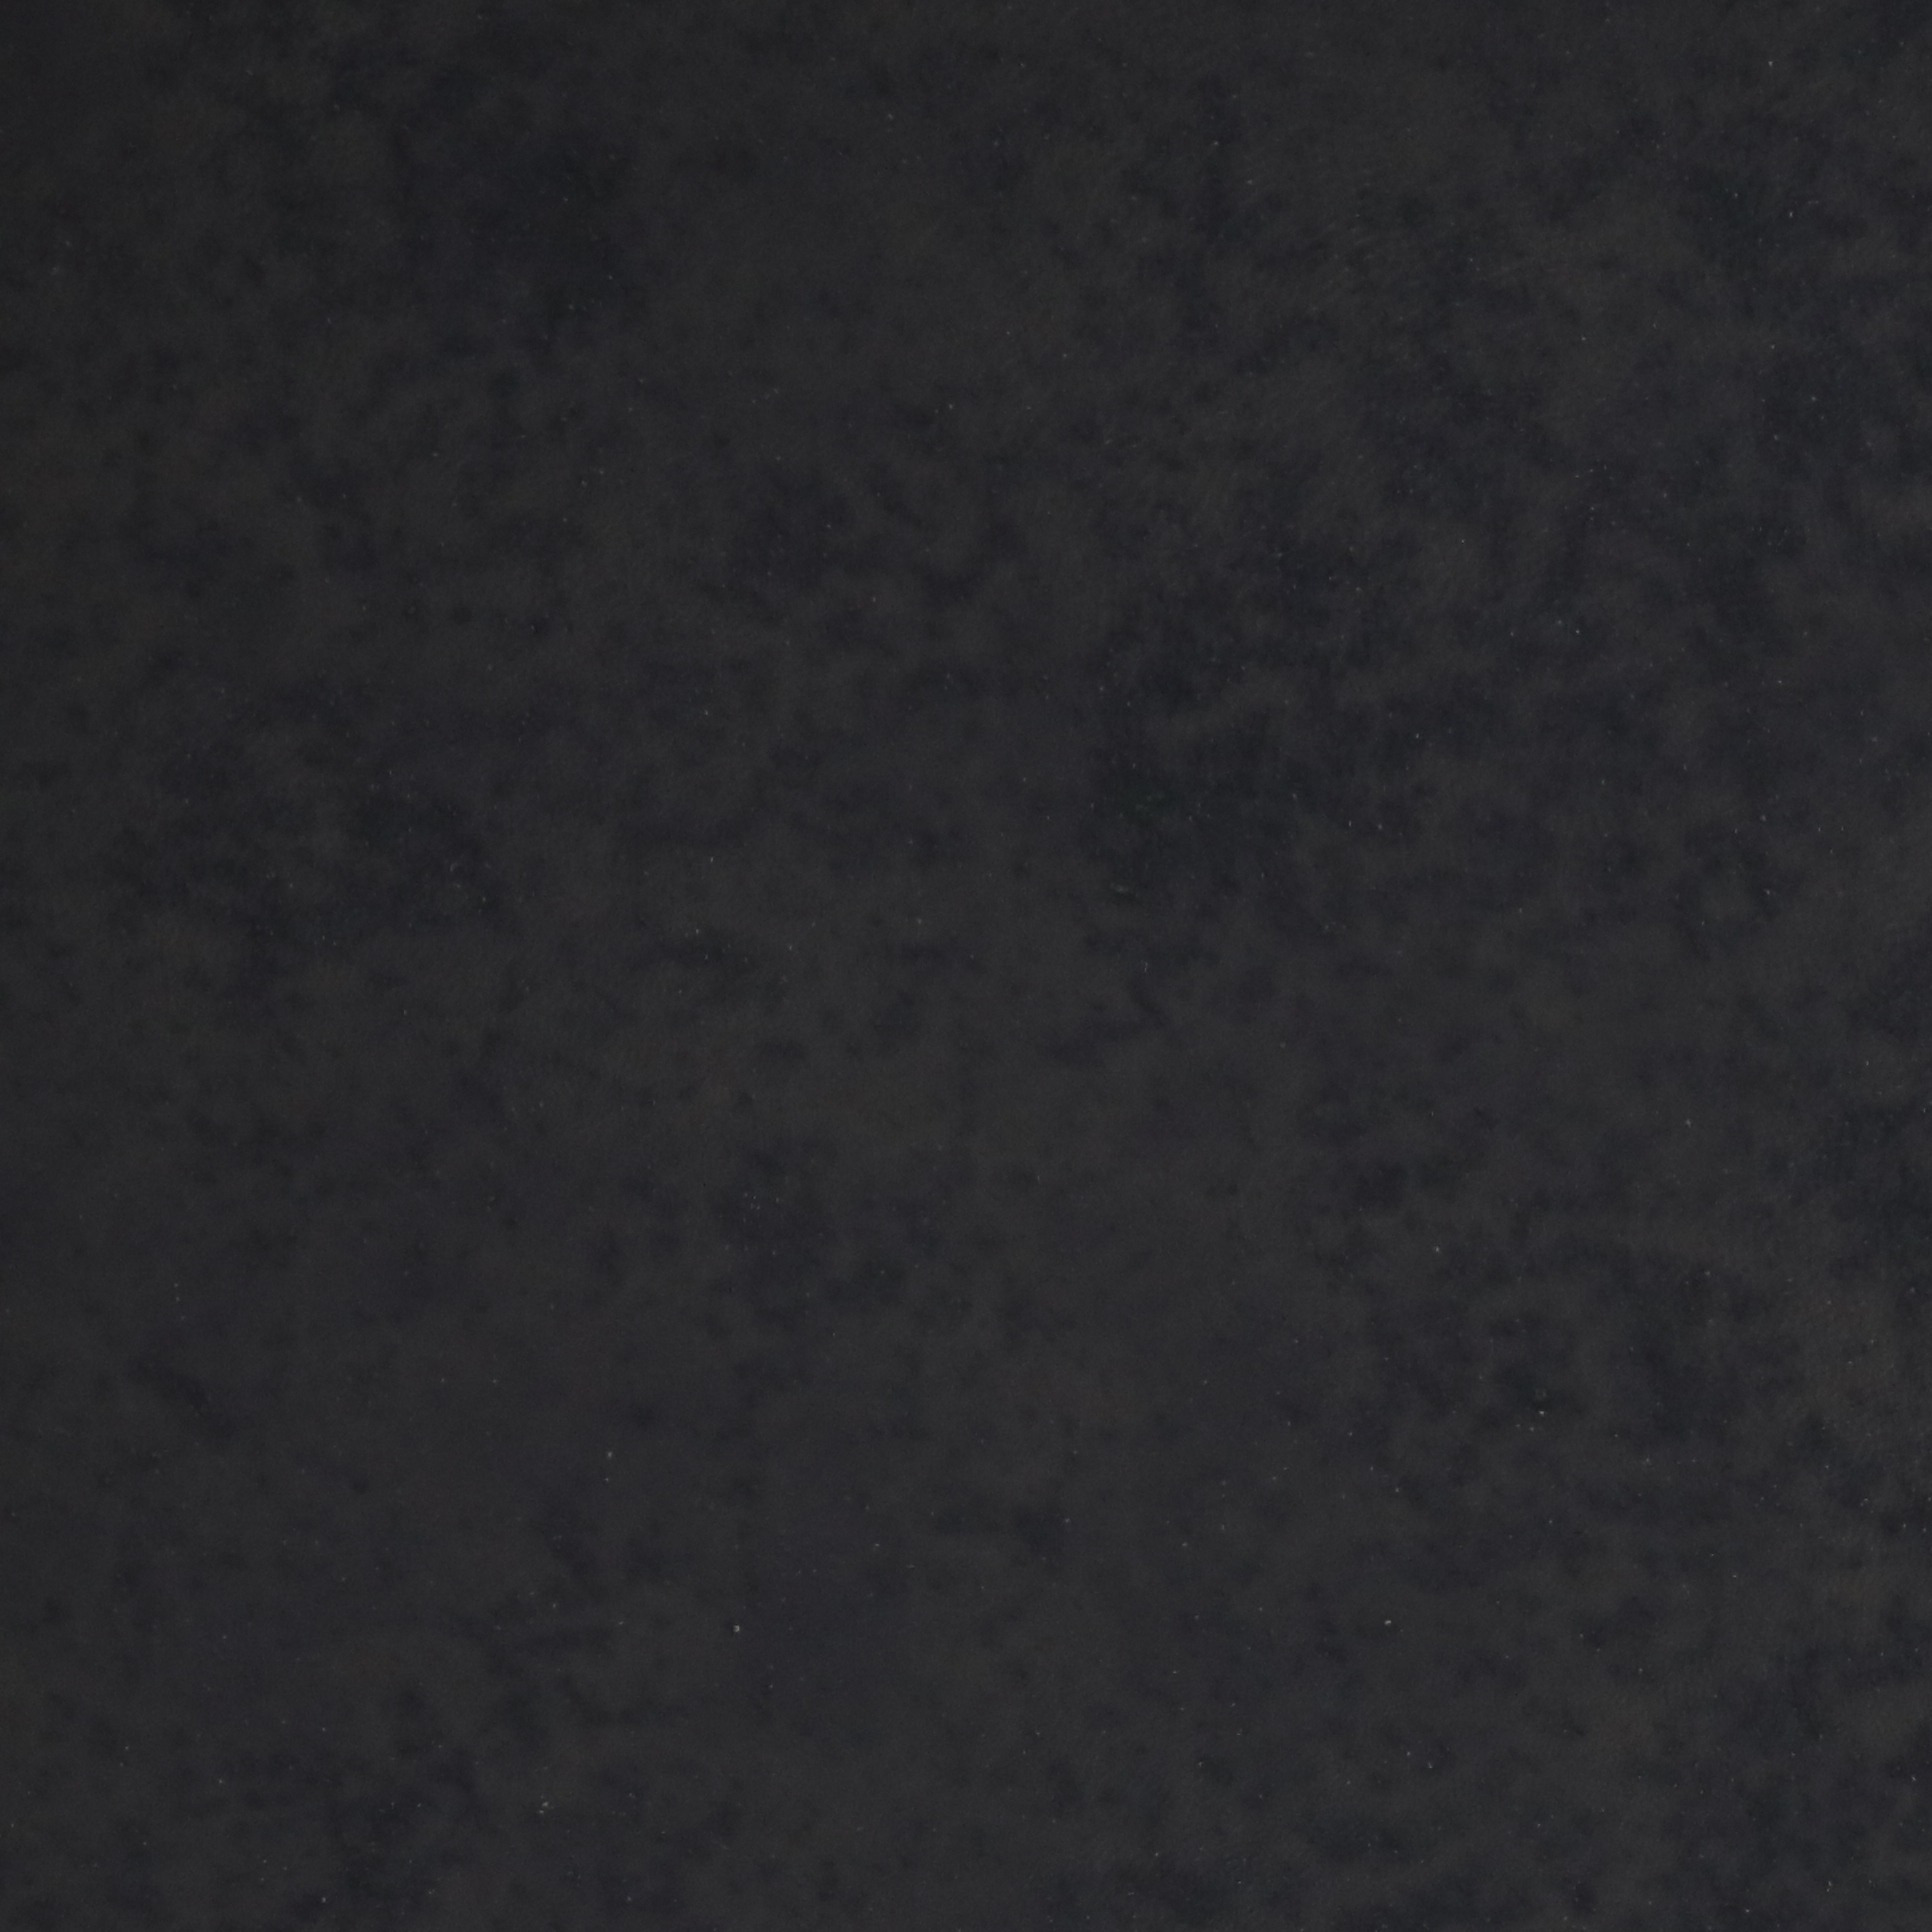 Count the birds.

0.